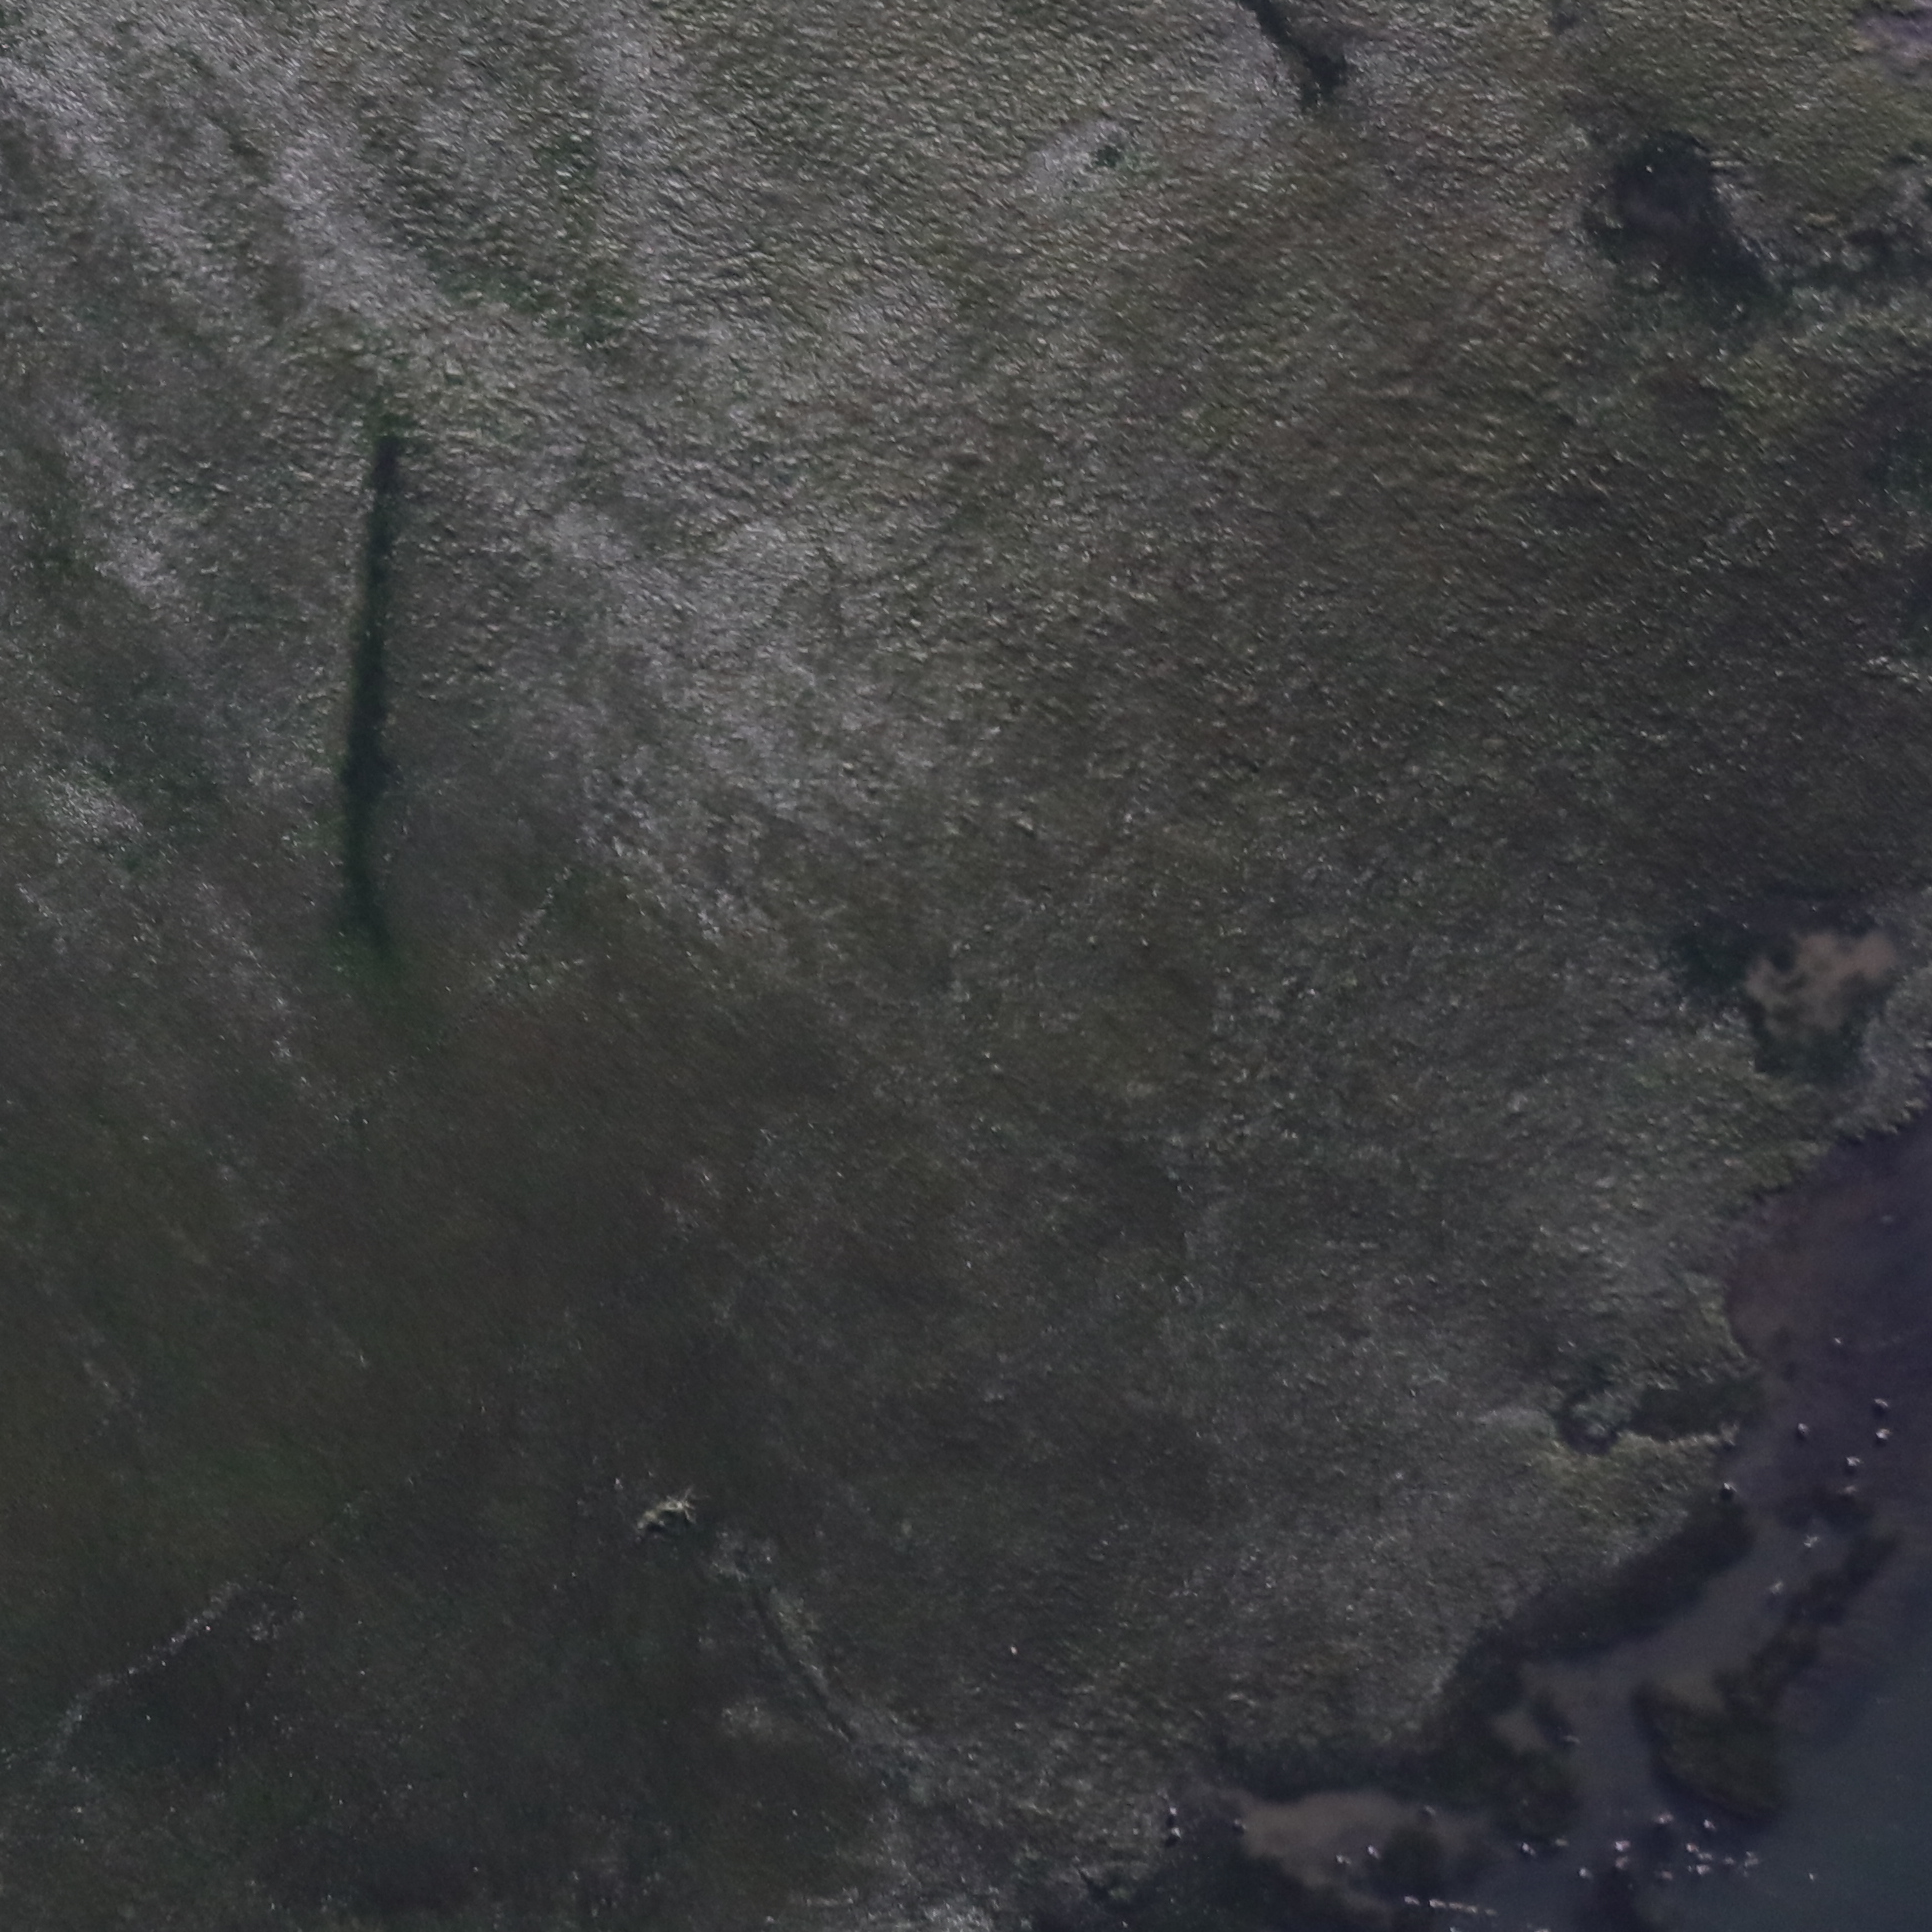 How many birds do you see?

33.